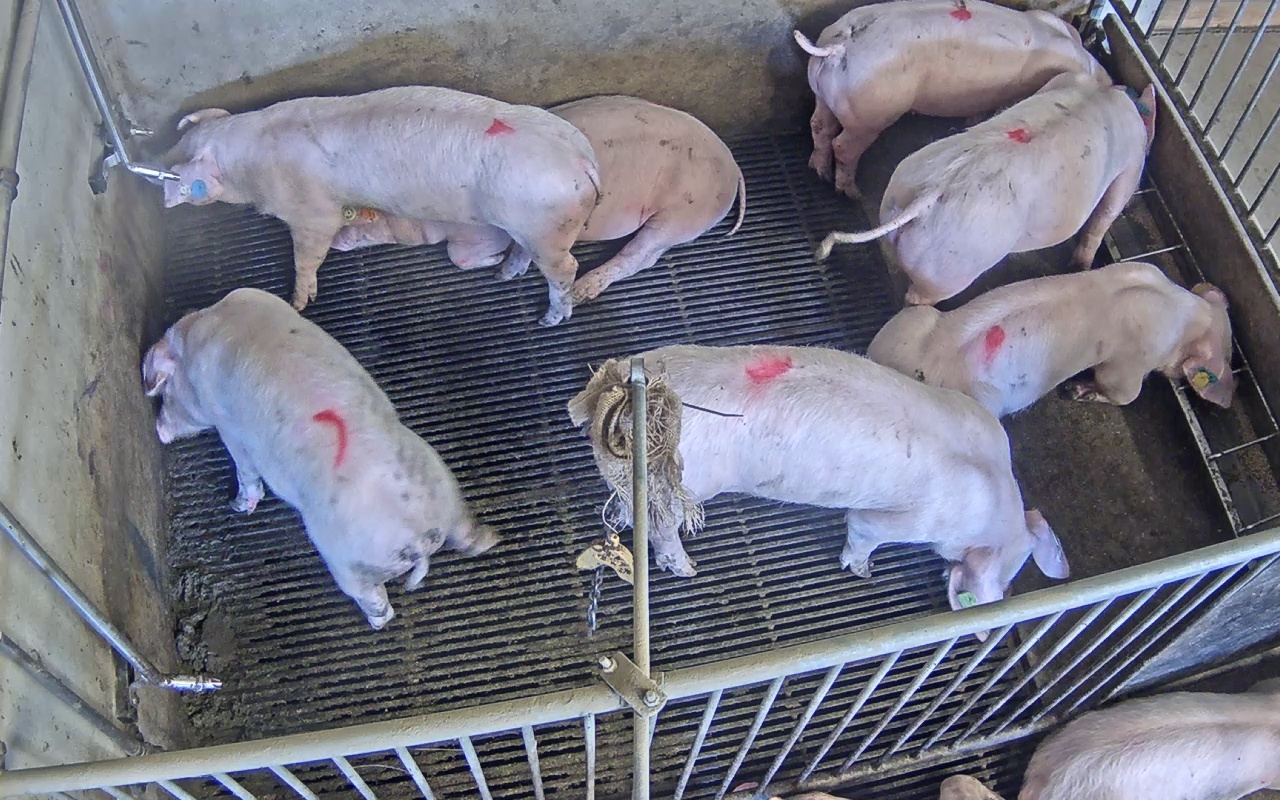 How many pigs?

8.